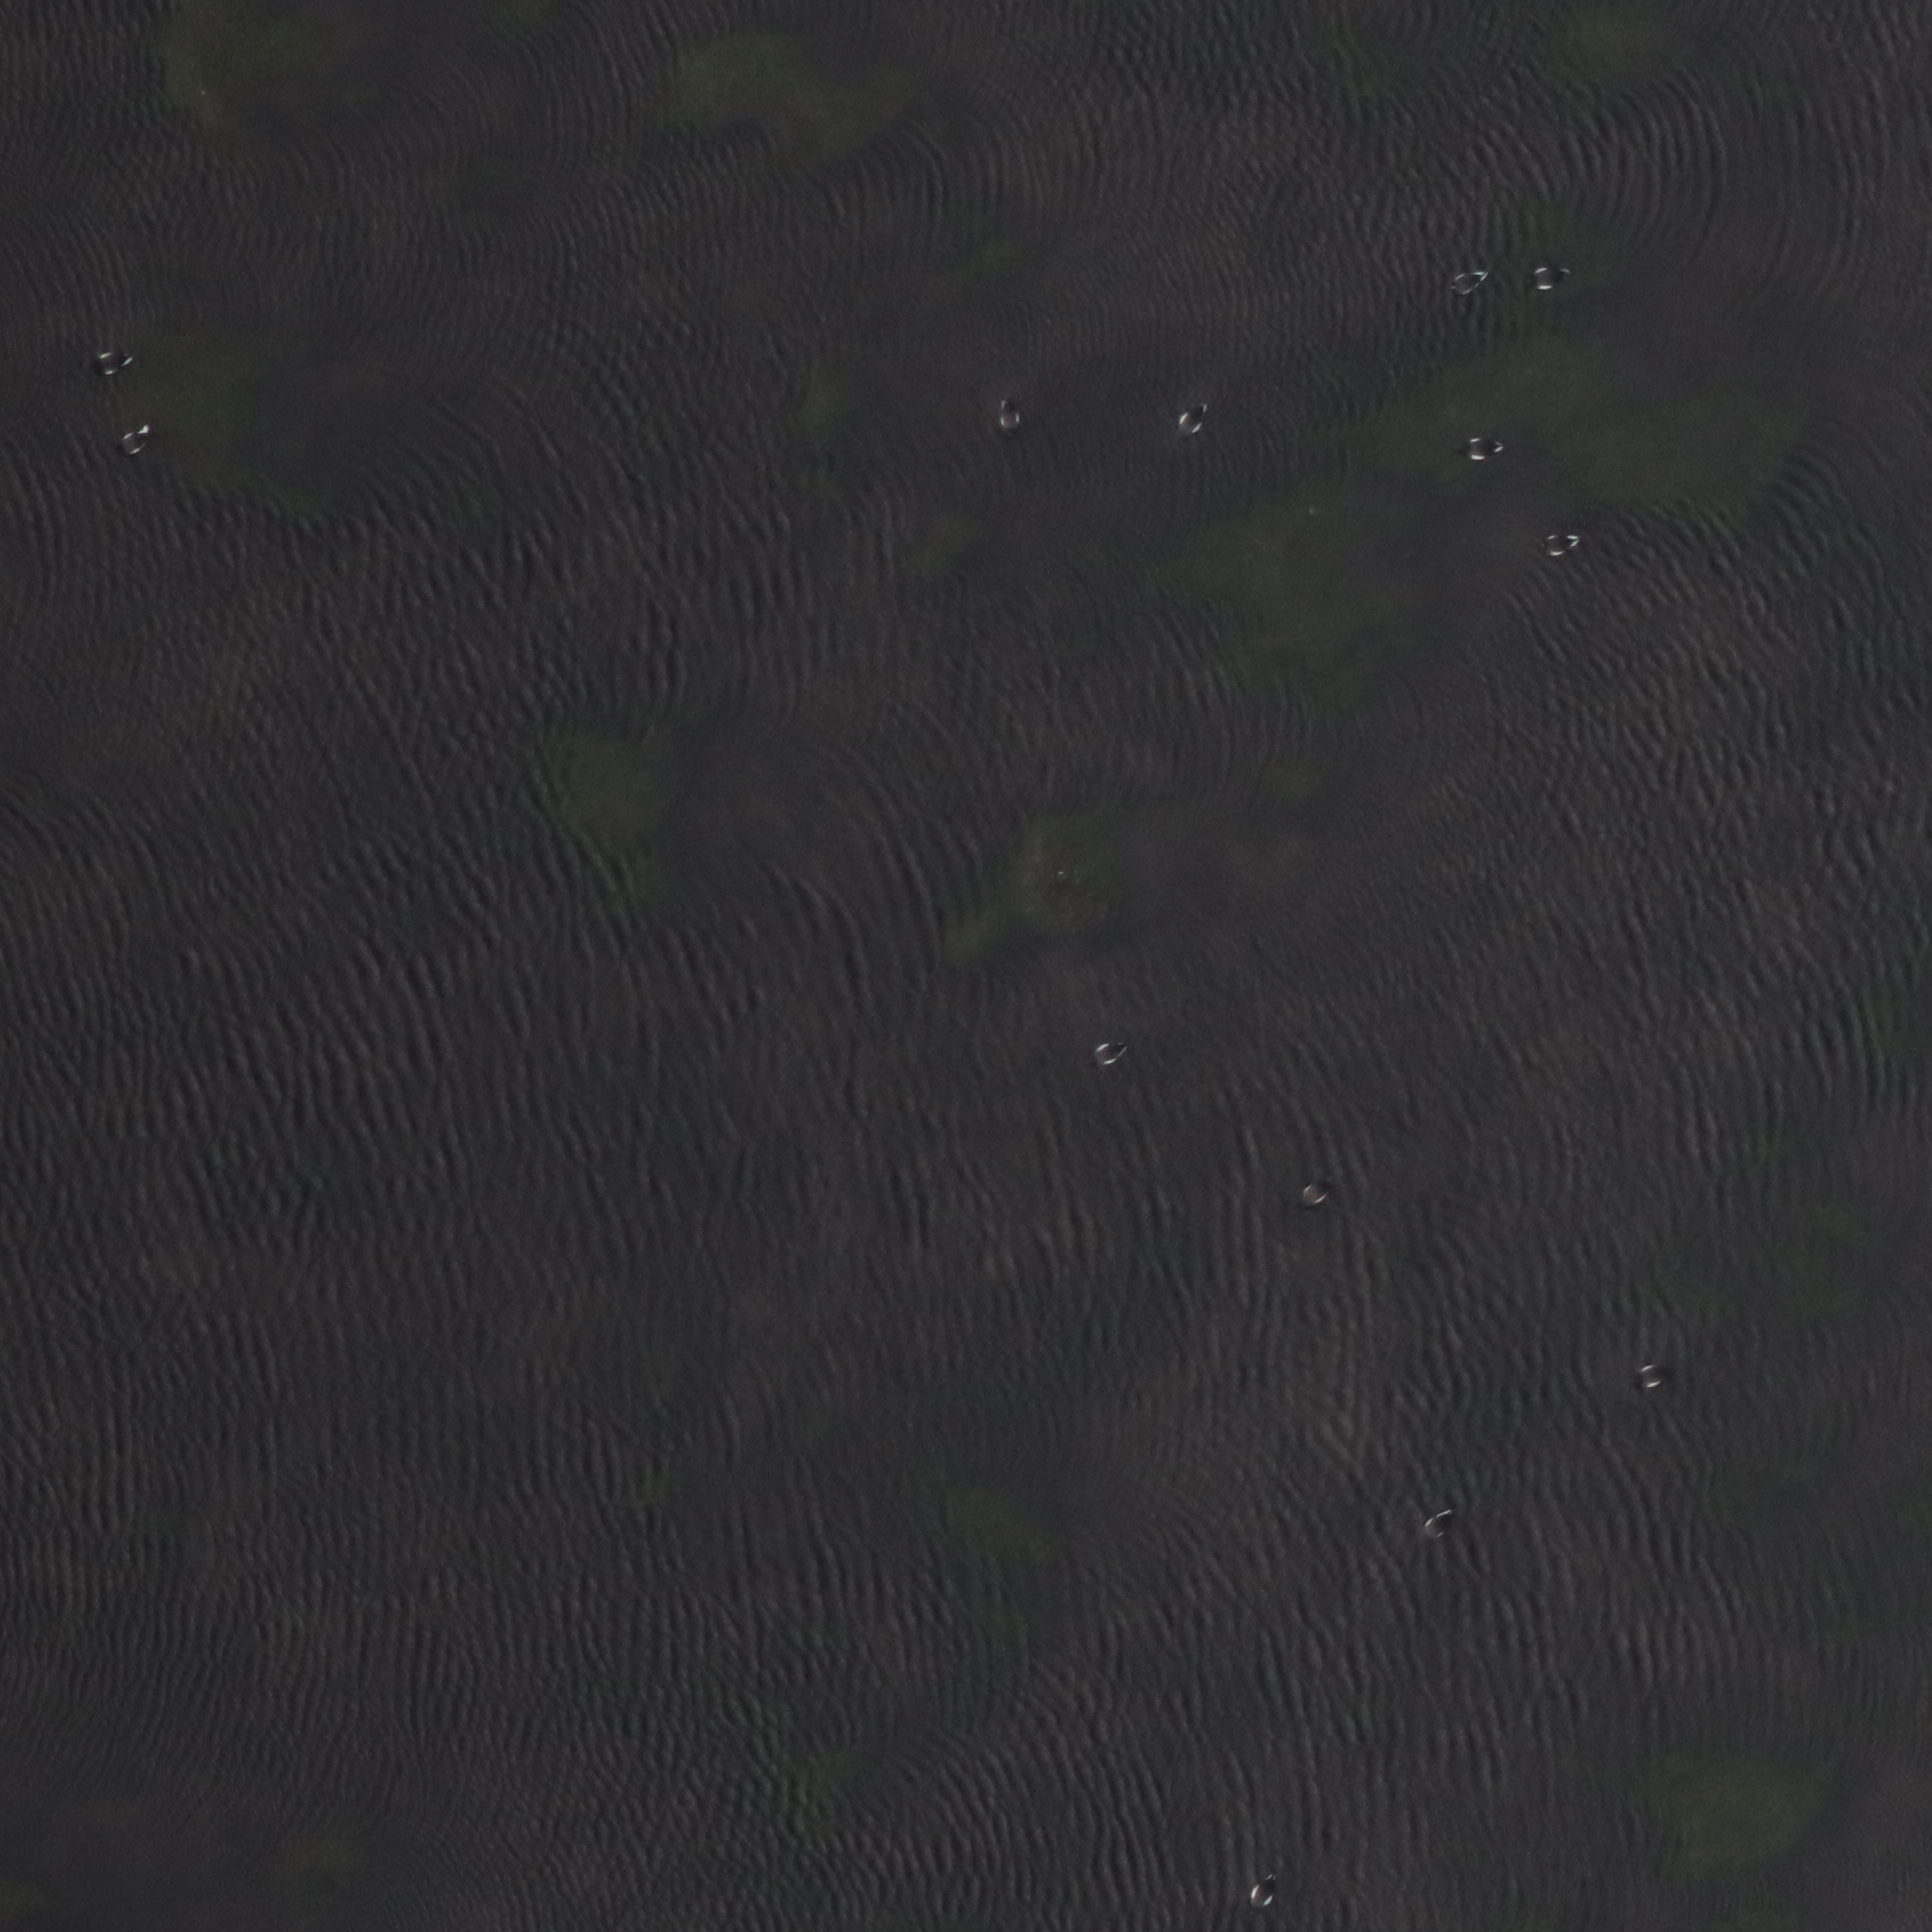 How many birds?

13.